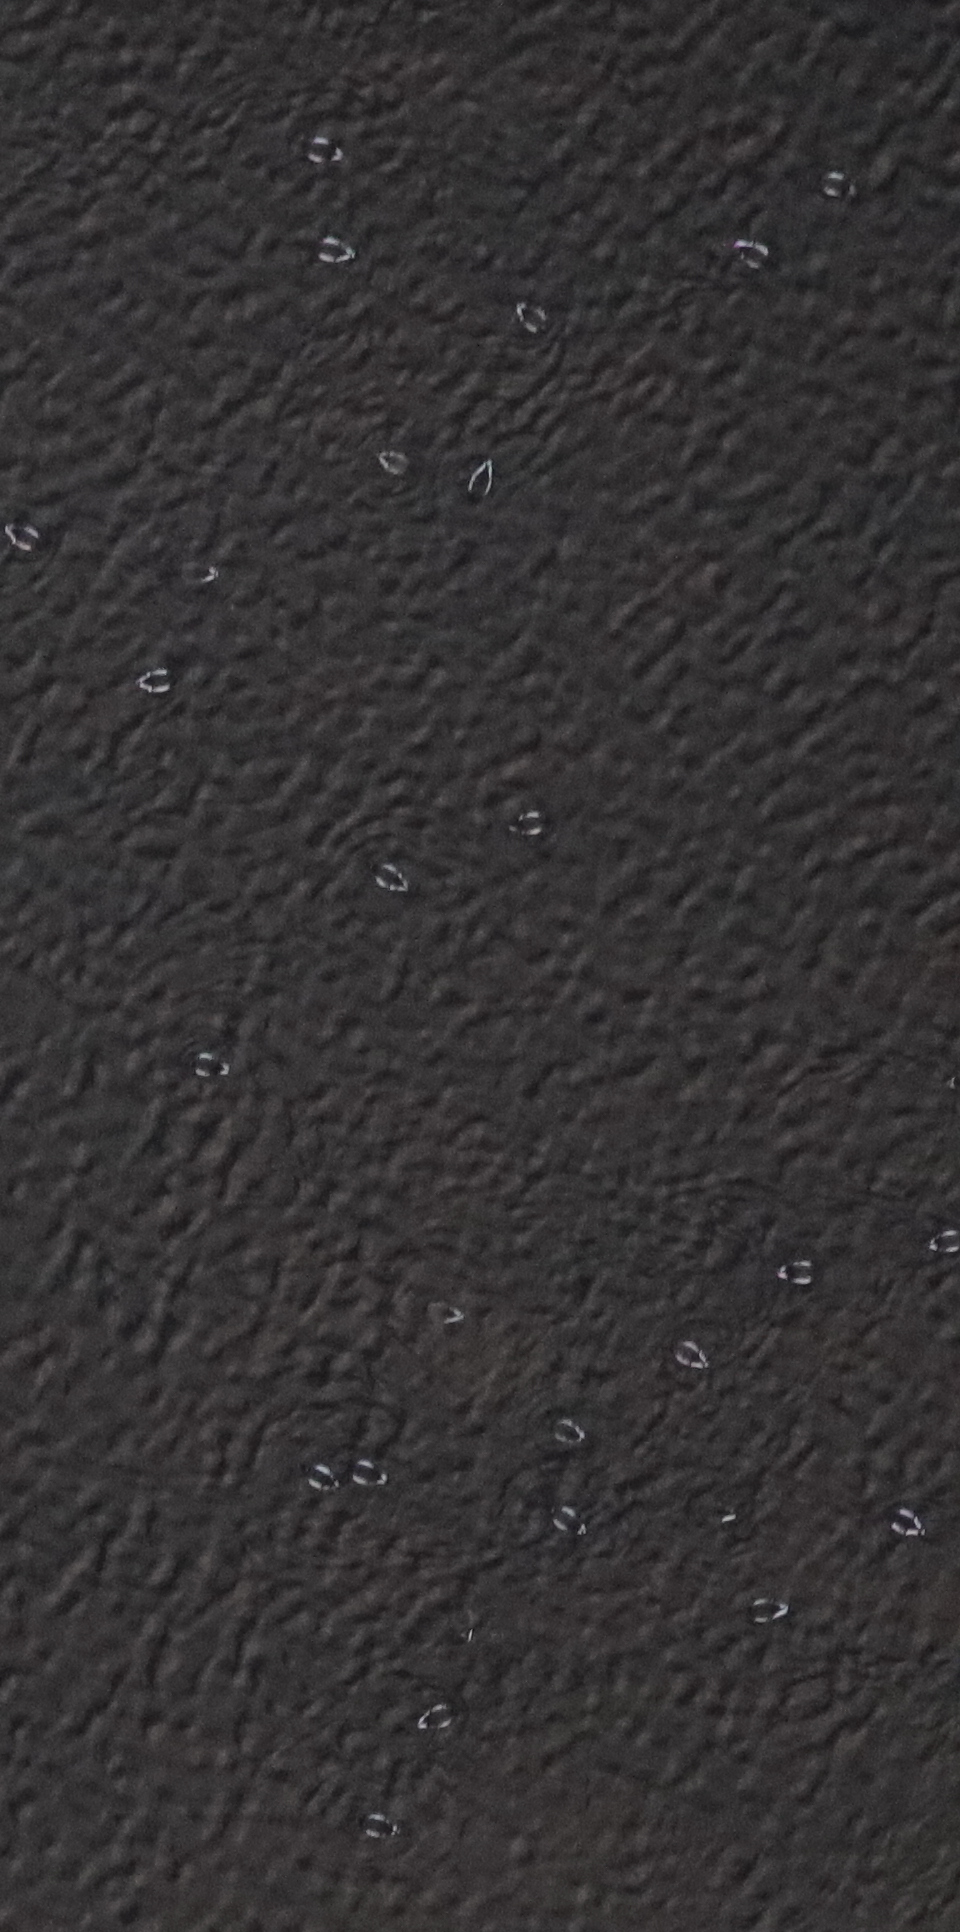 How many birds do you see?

27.